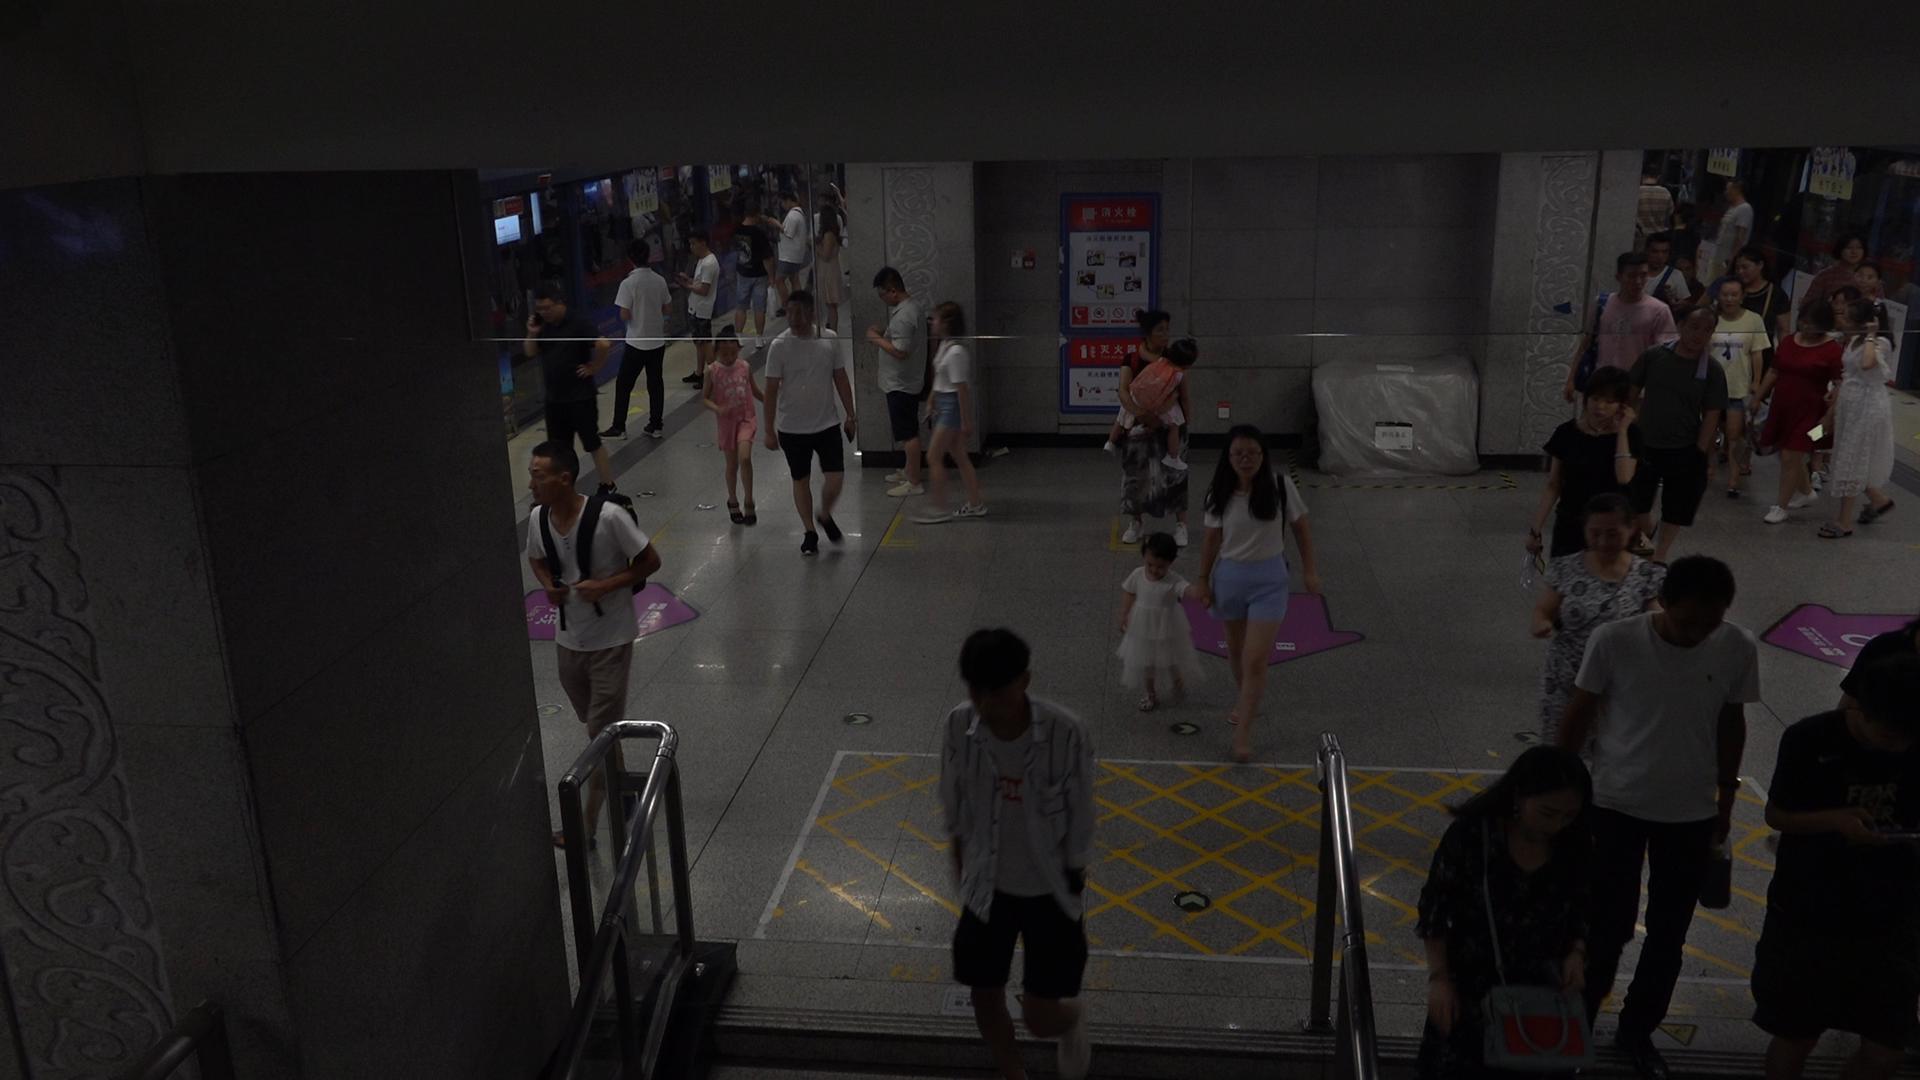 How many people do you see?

38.